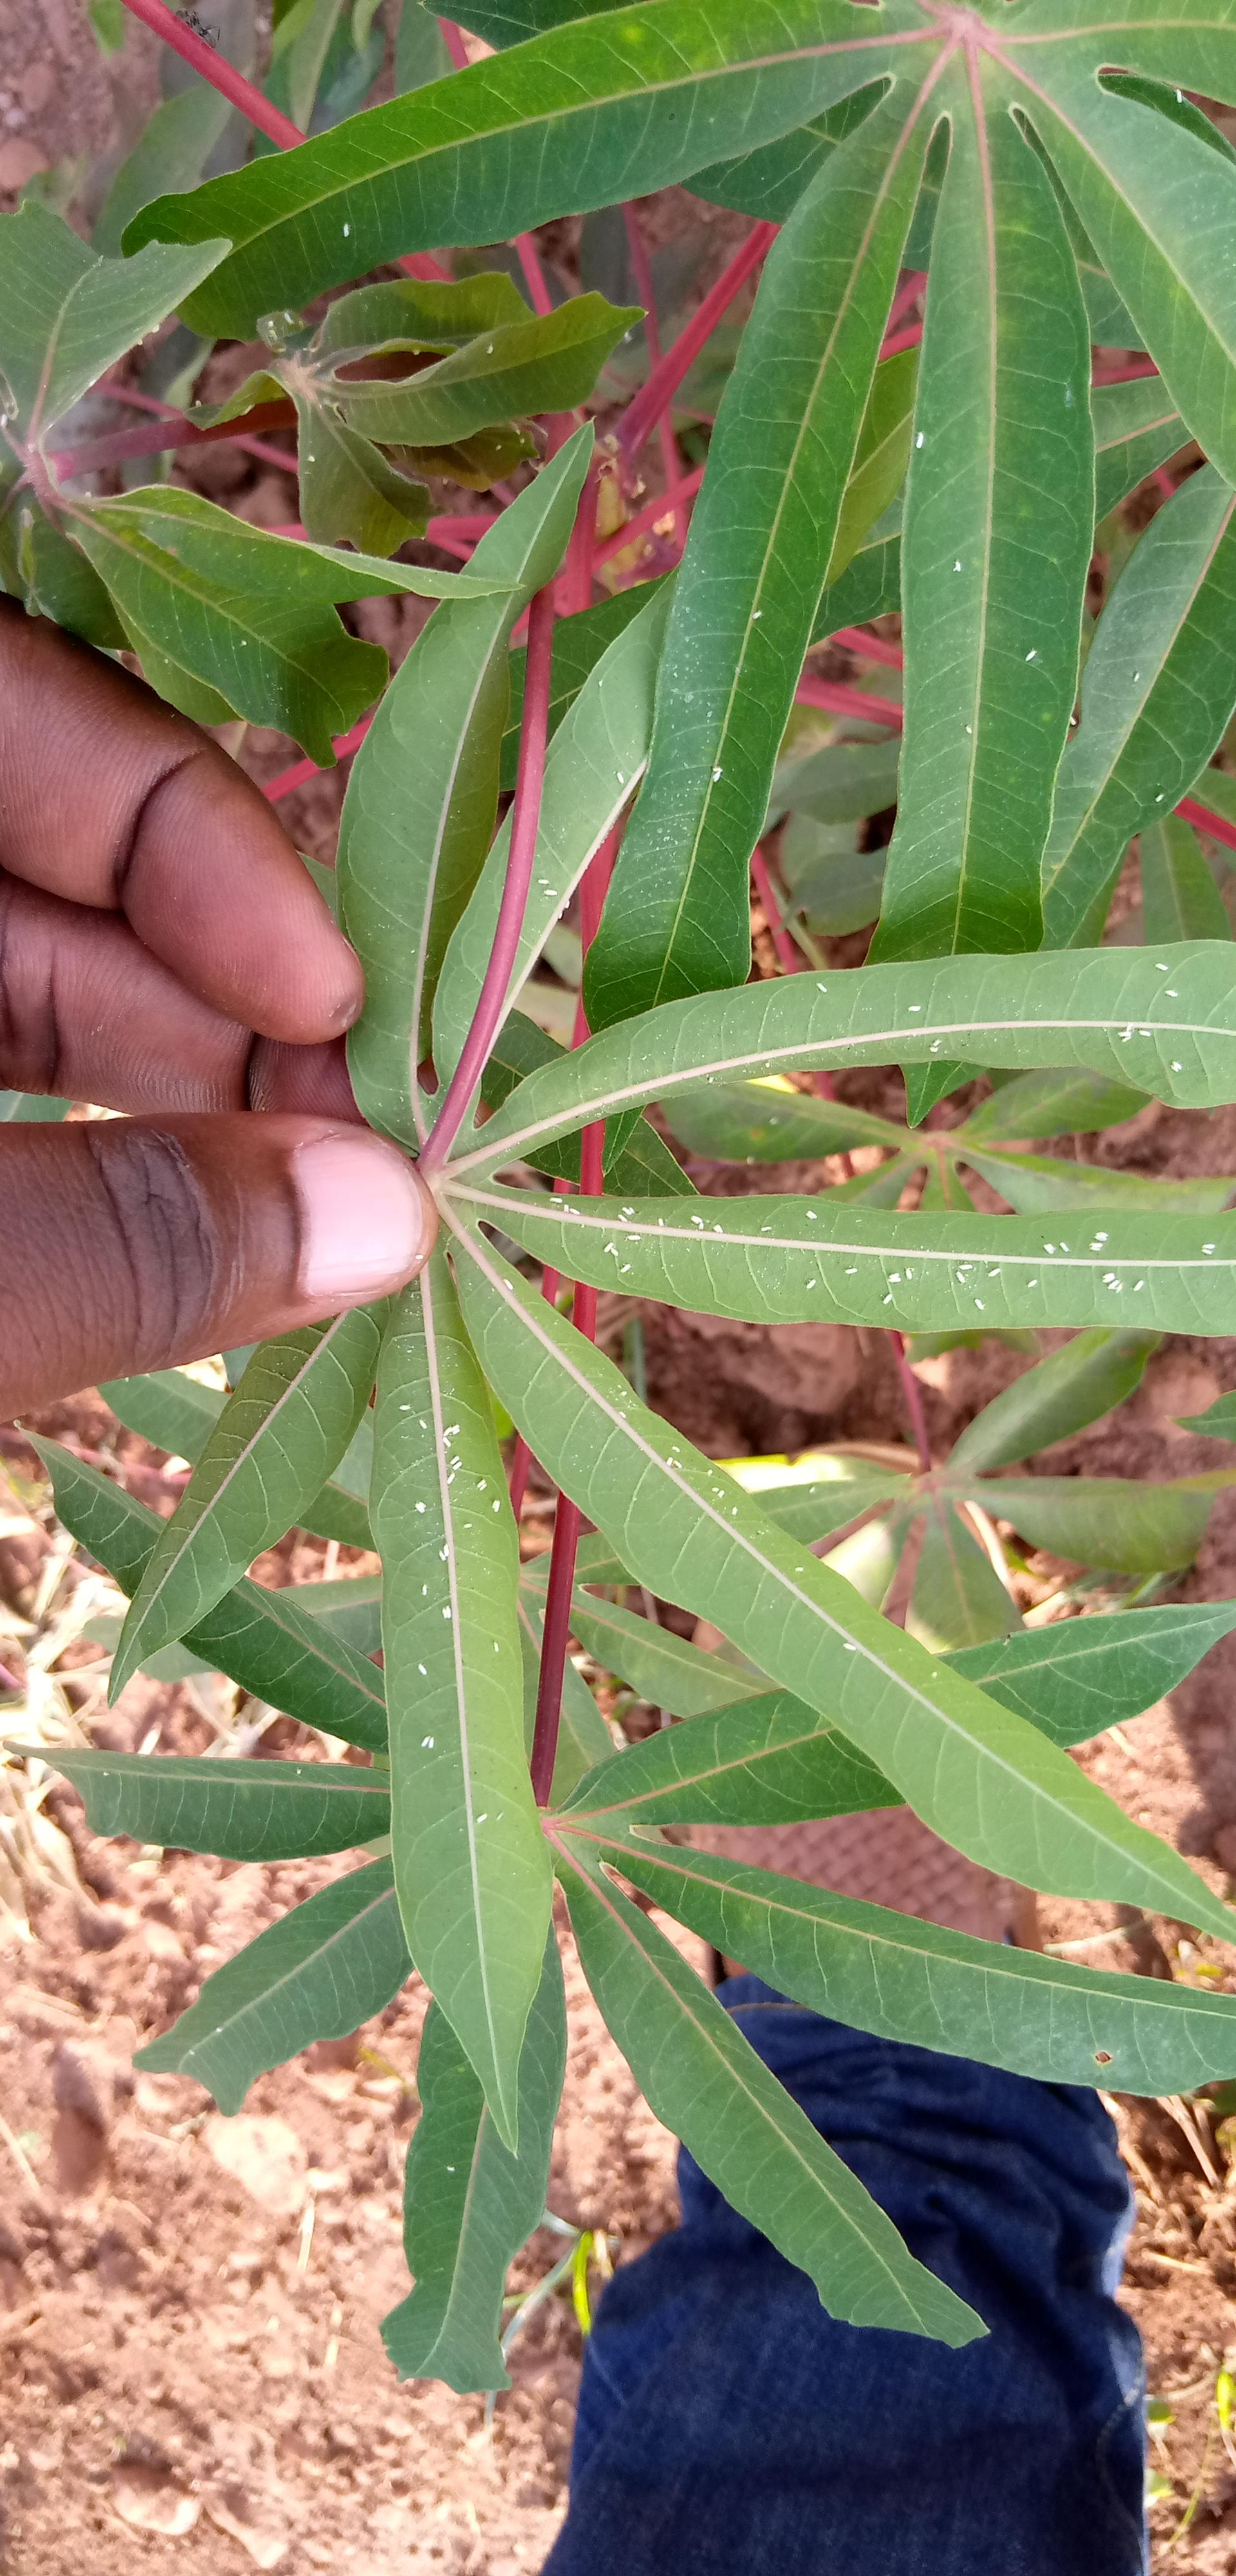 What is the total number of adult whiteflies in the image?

109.